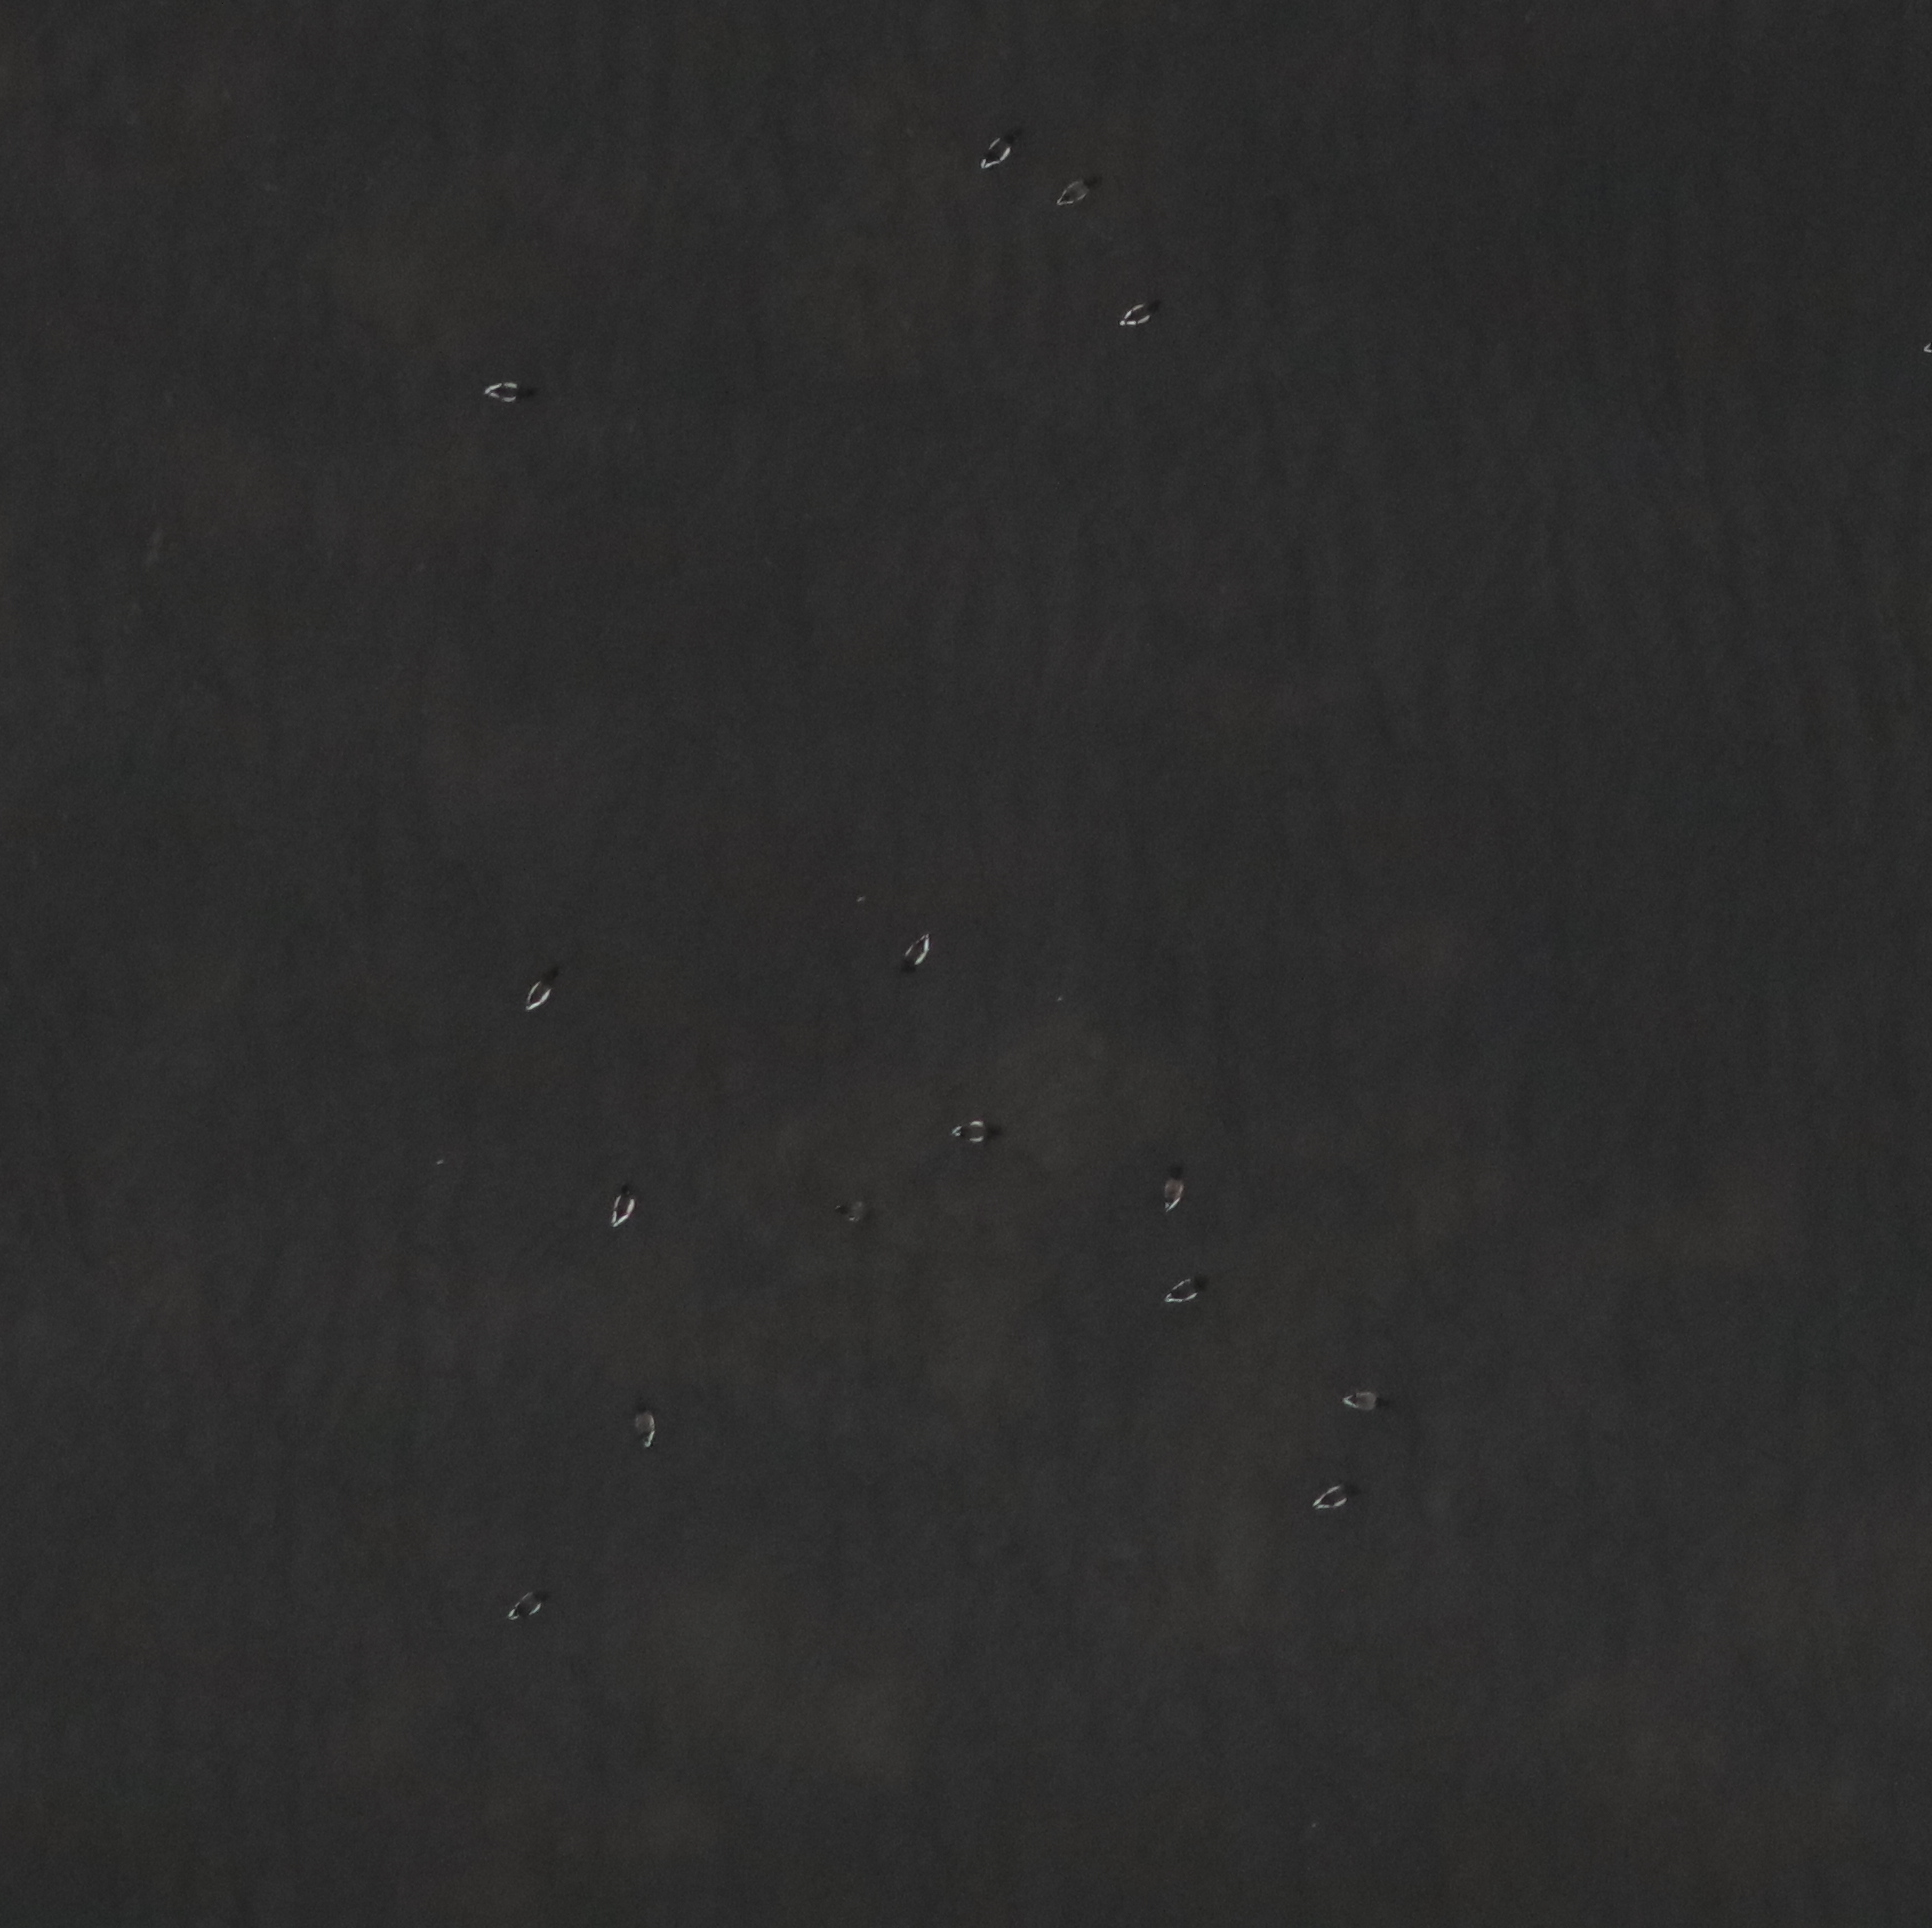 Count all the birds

15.